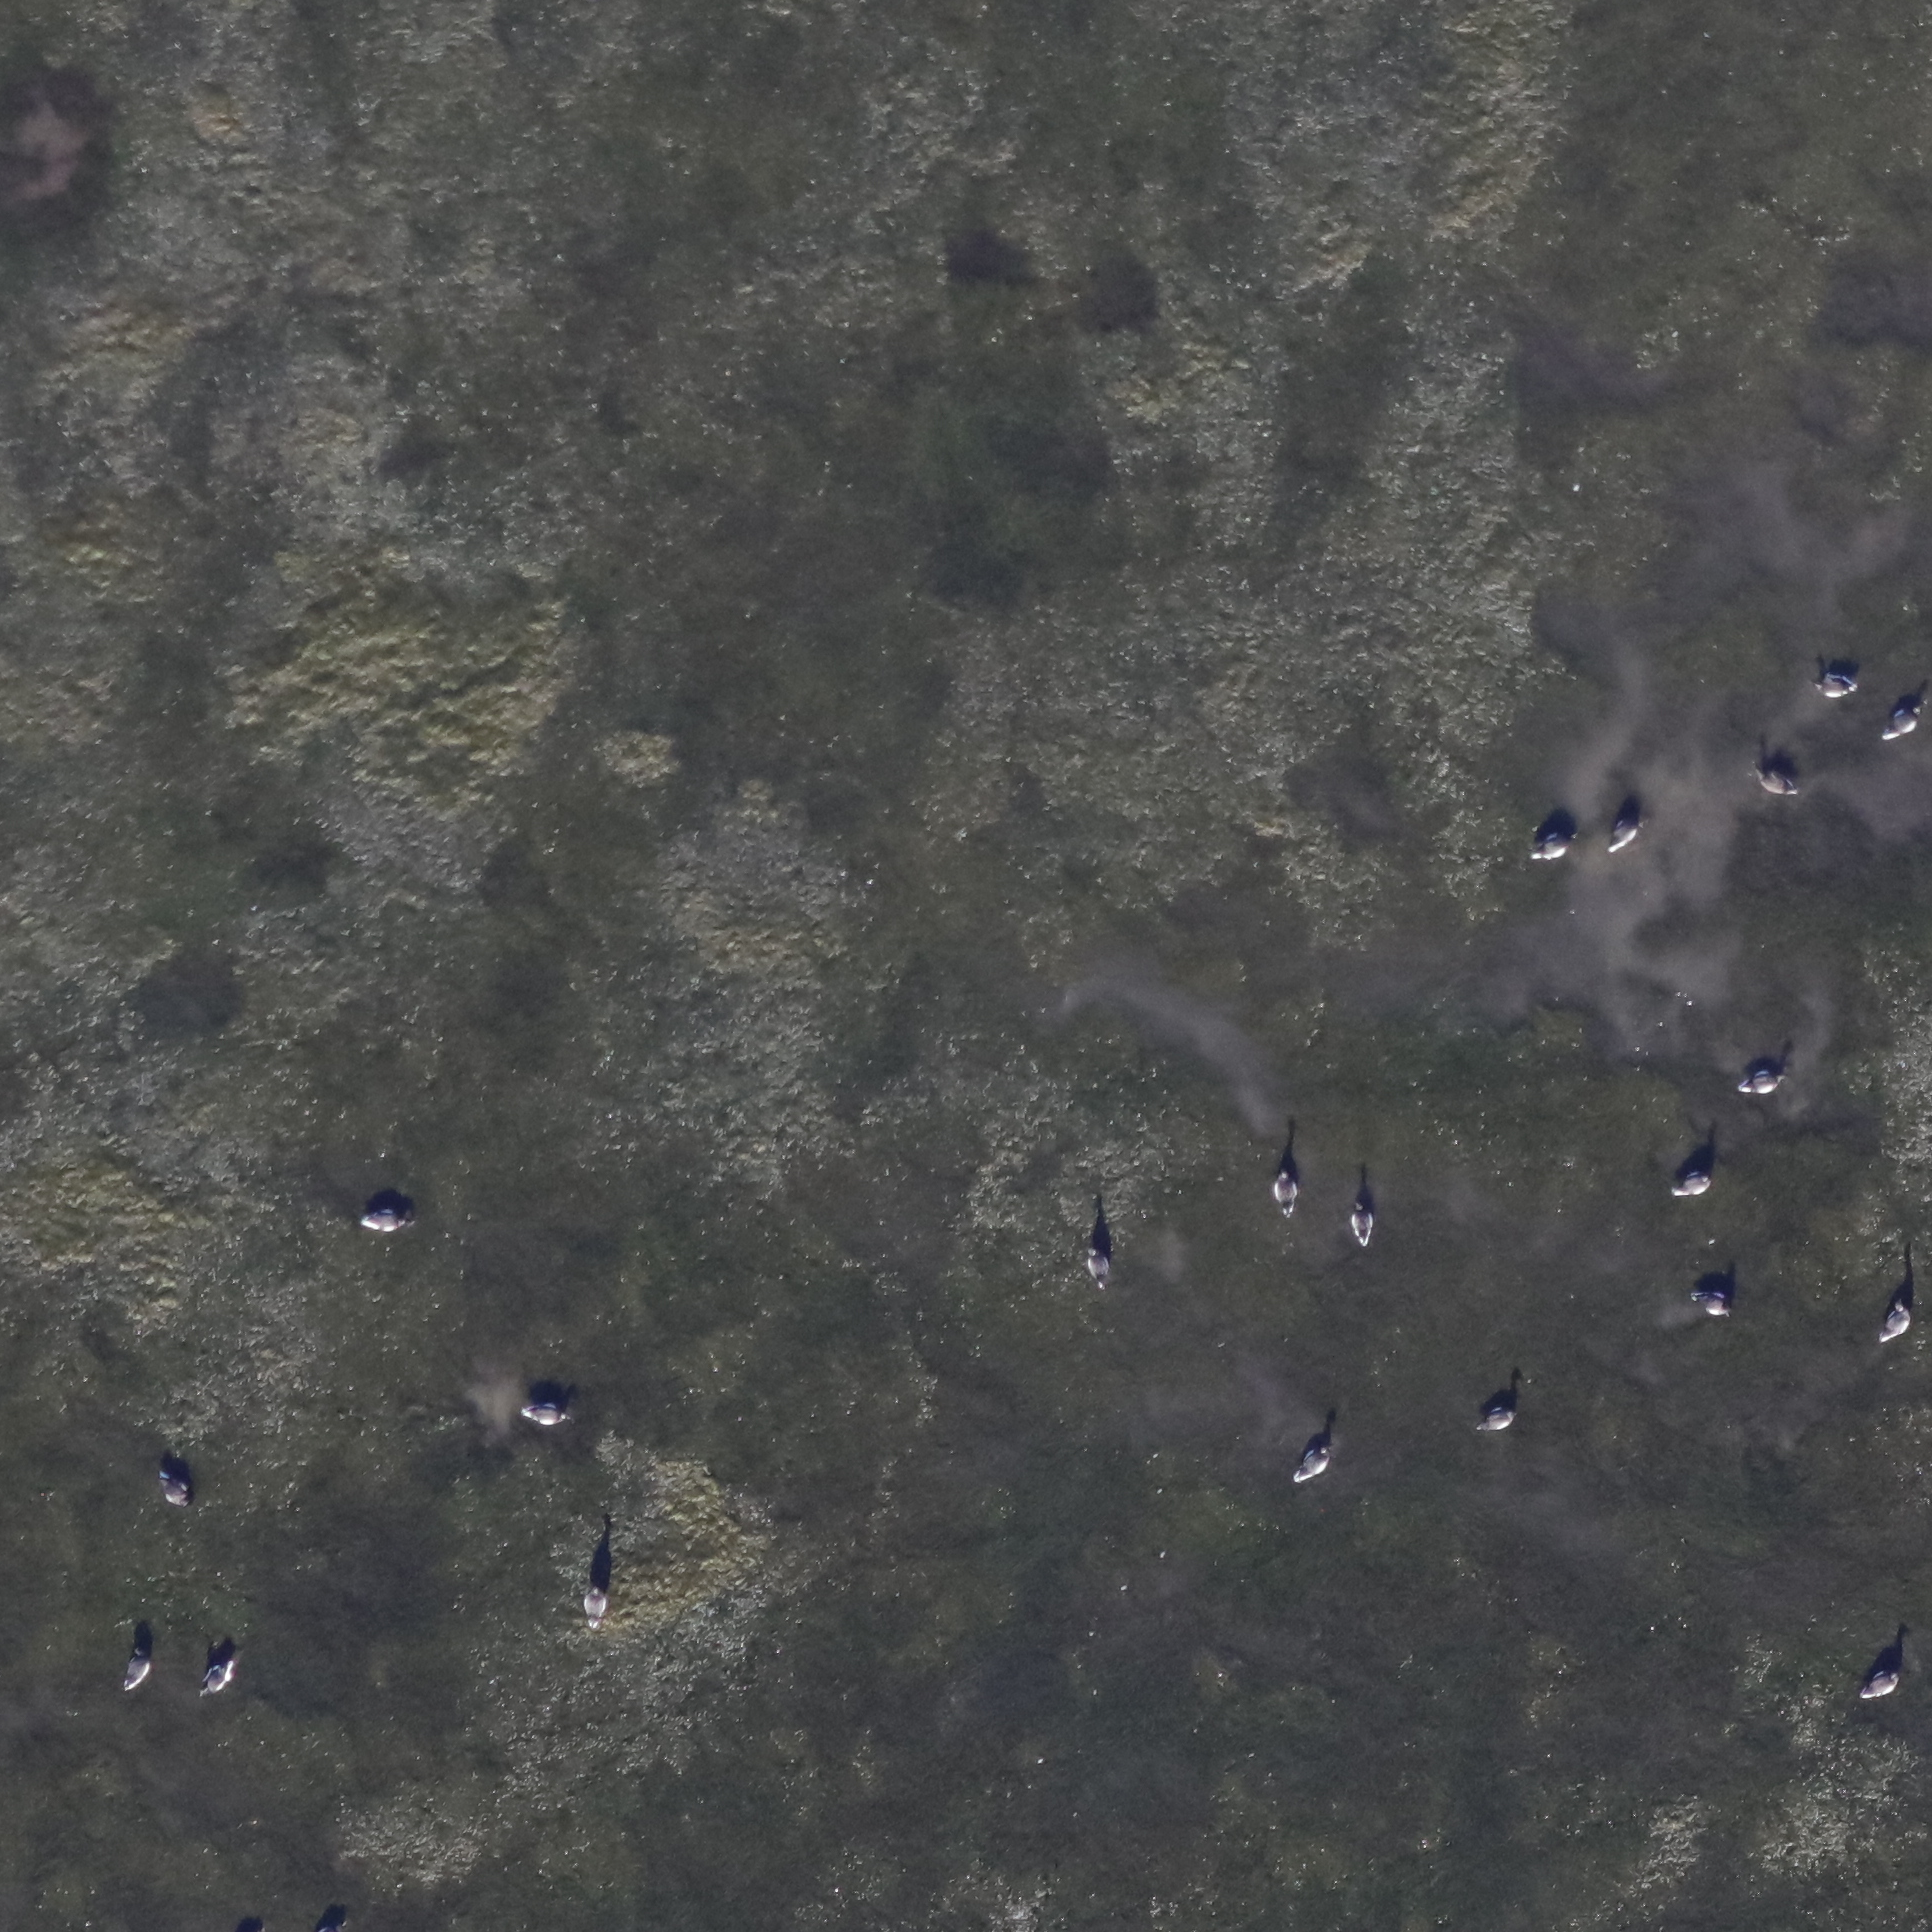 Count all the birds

21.